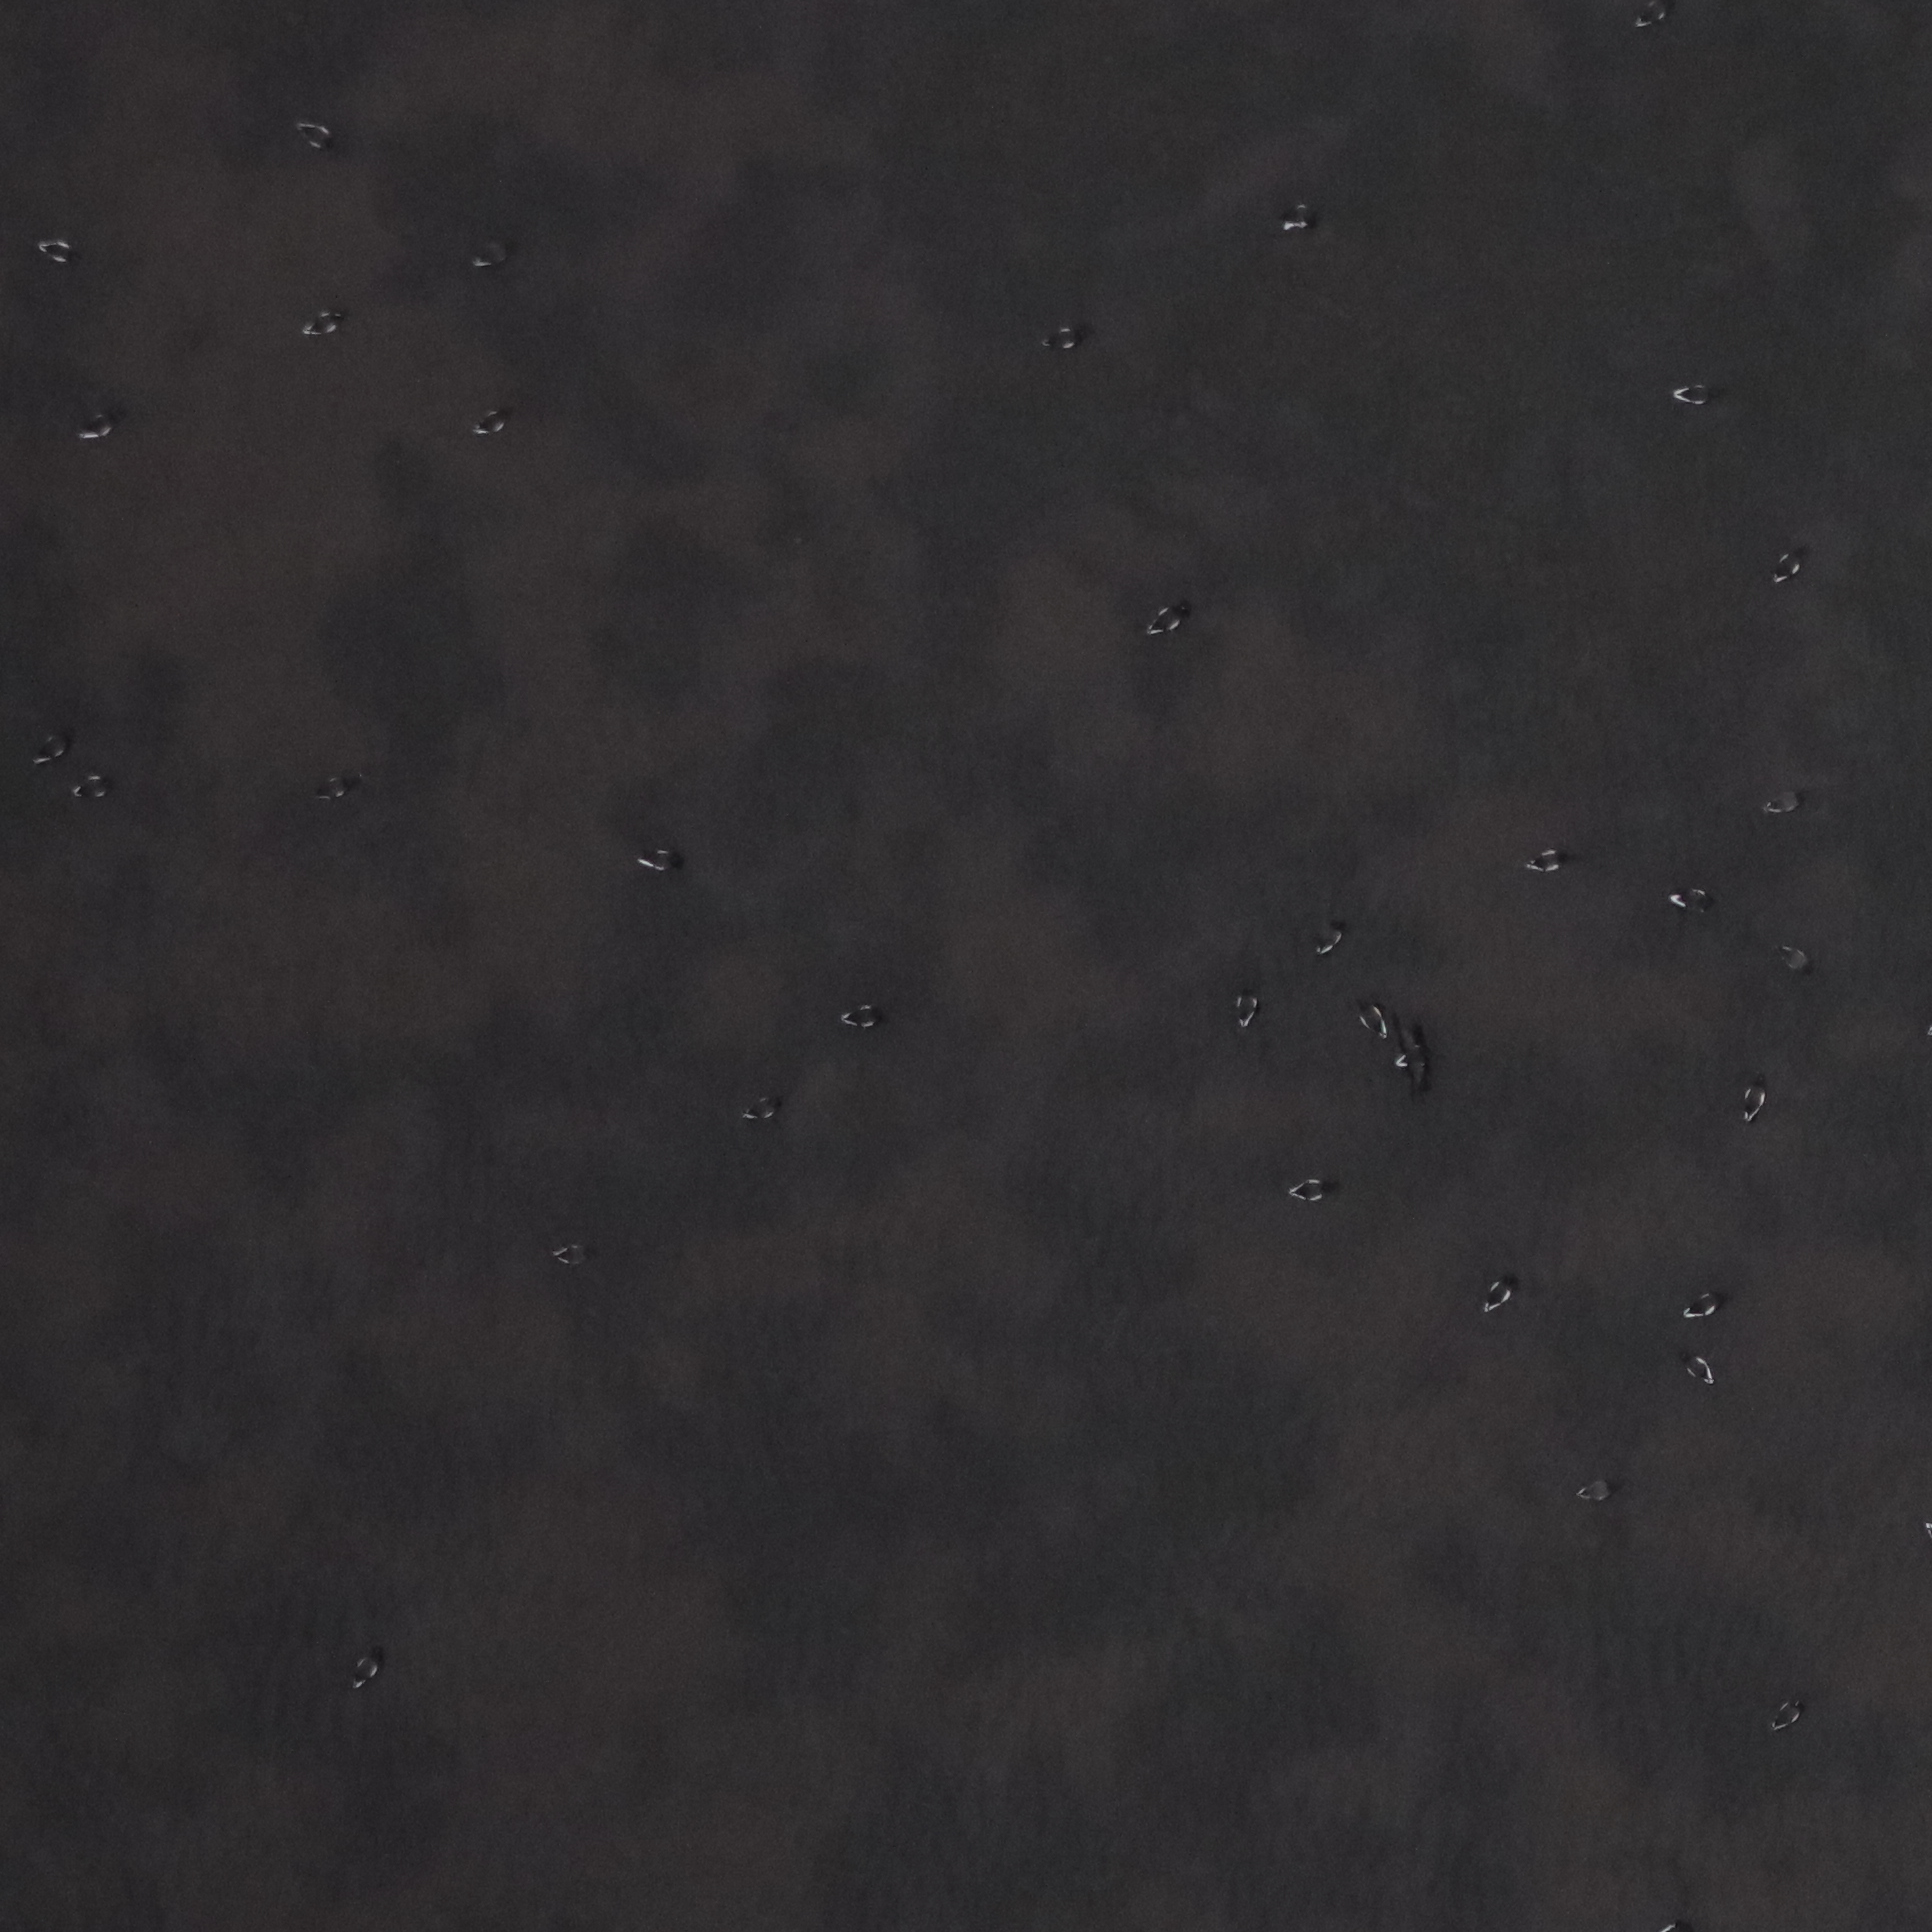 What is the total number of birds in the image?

35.